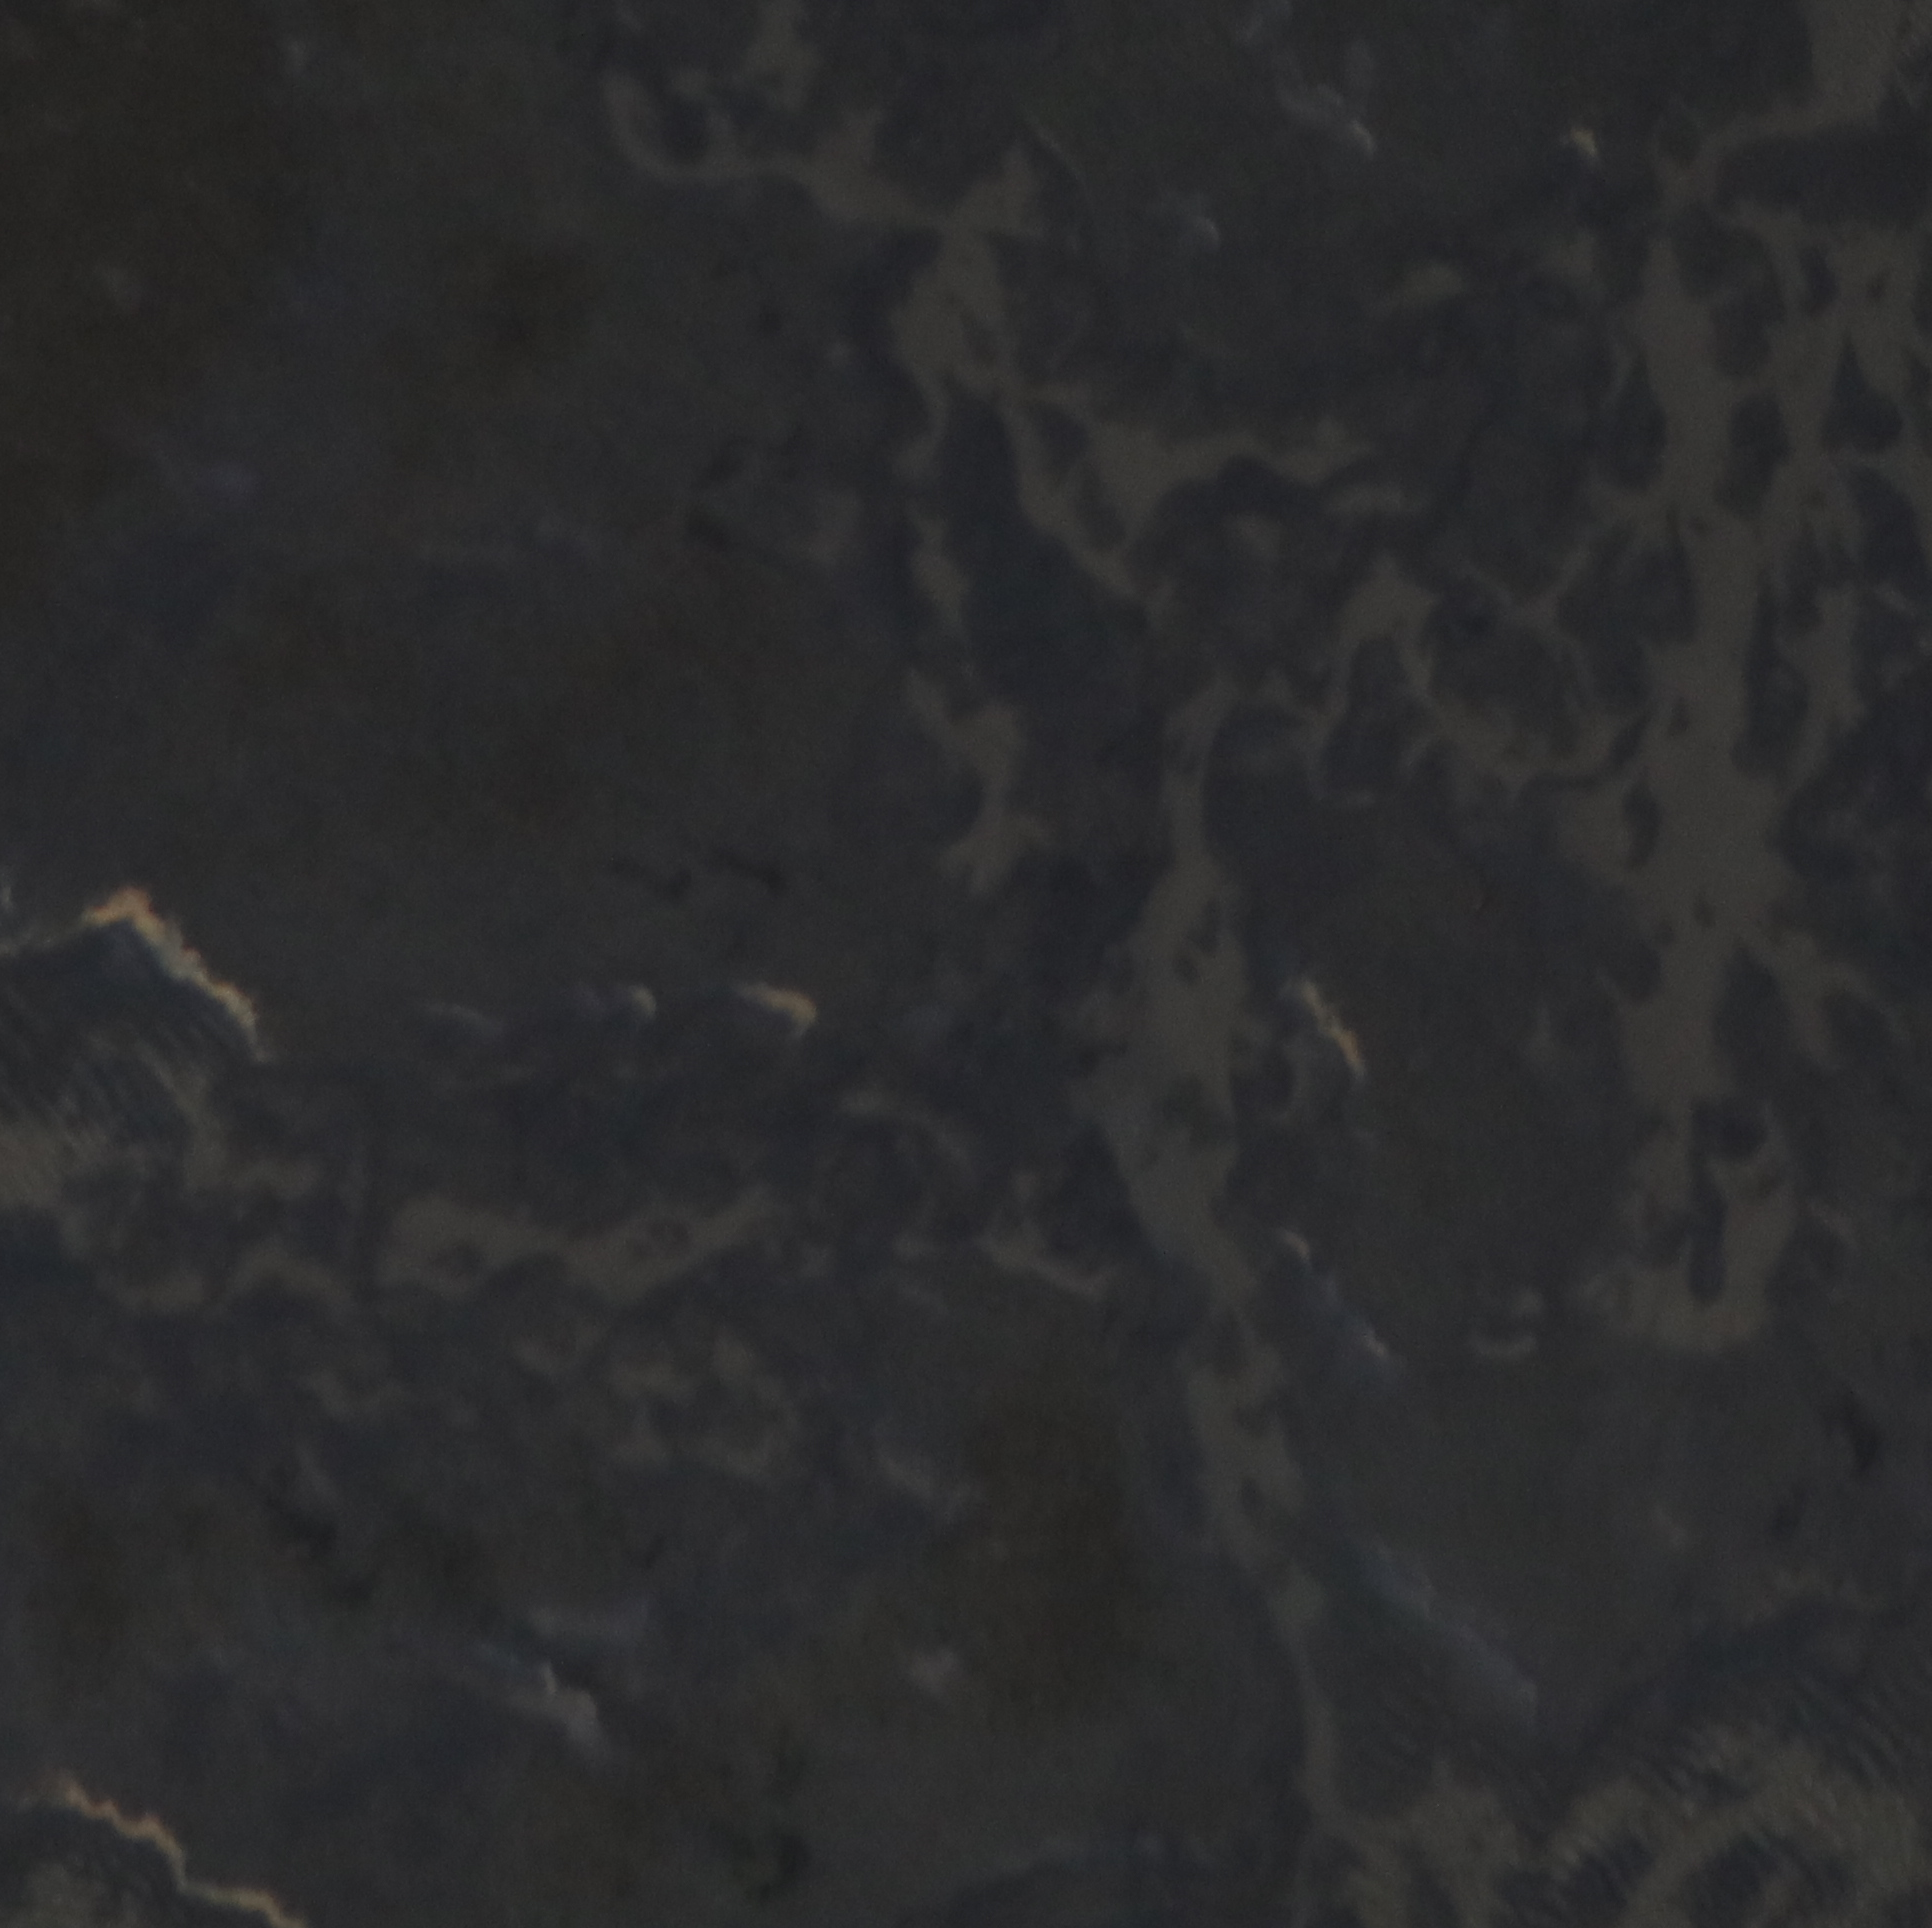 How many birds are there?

0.